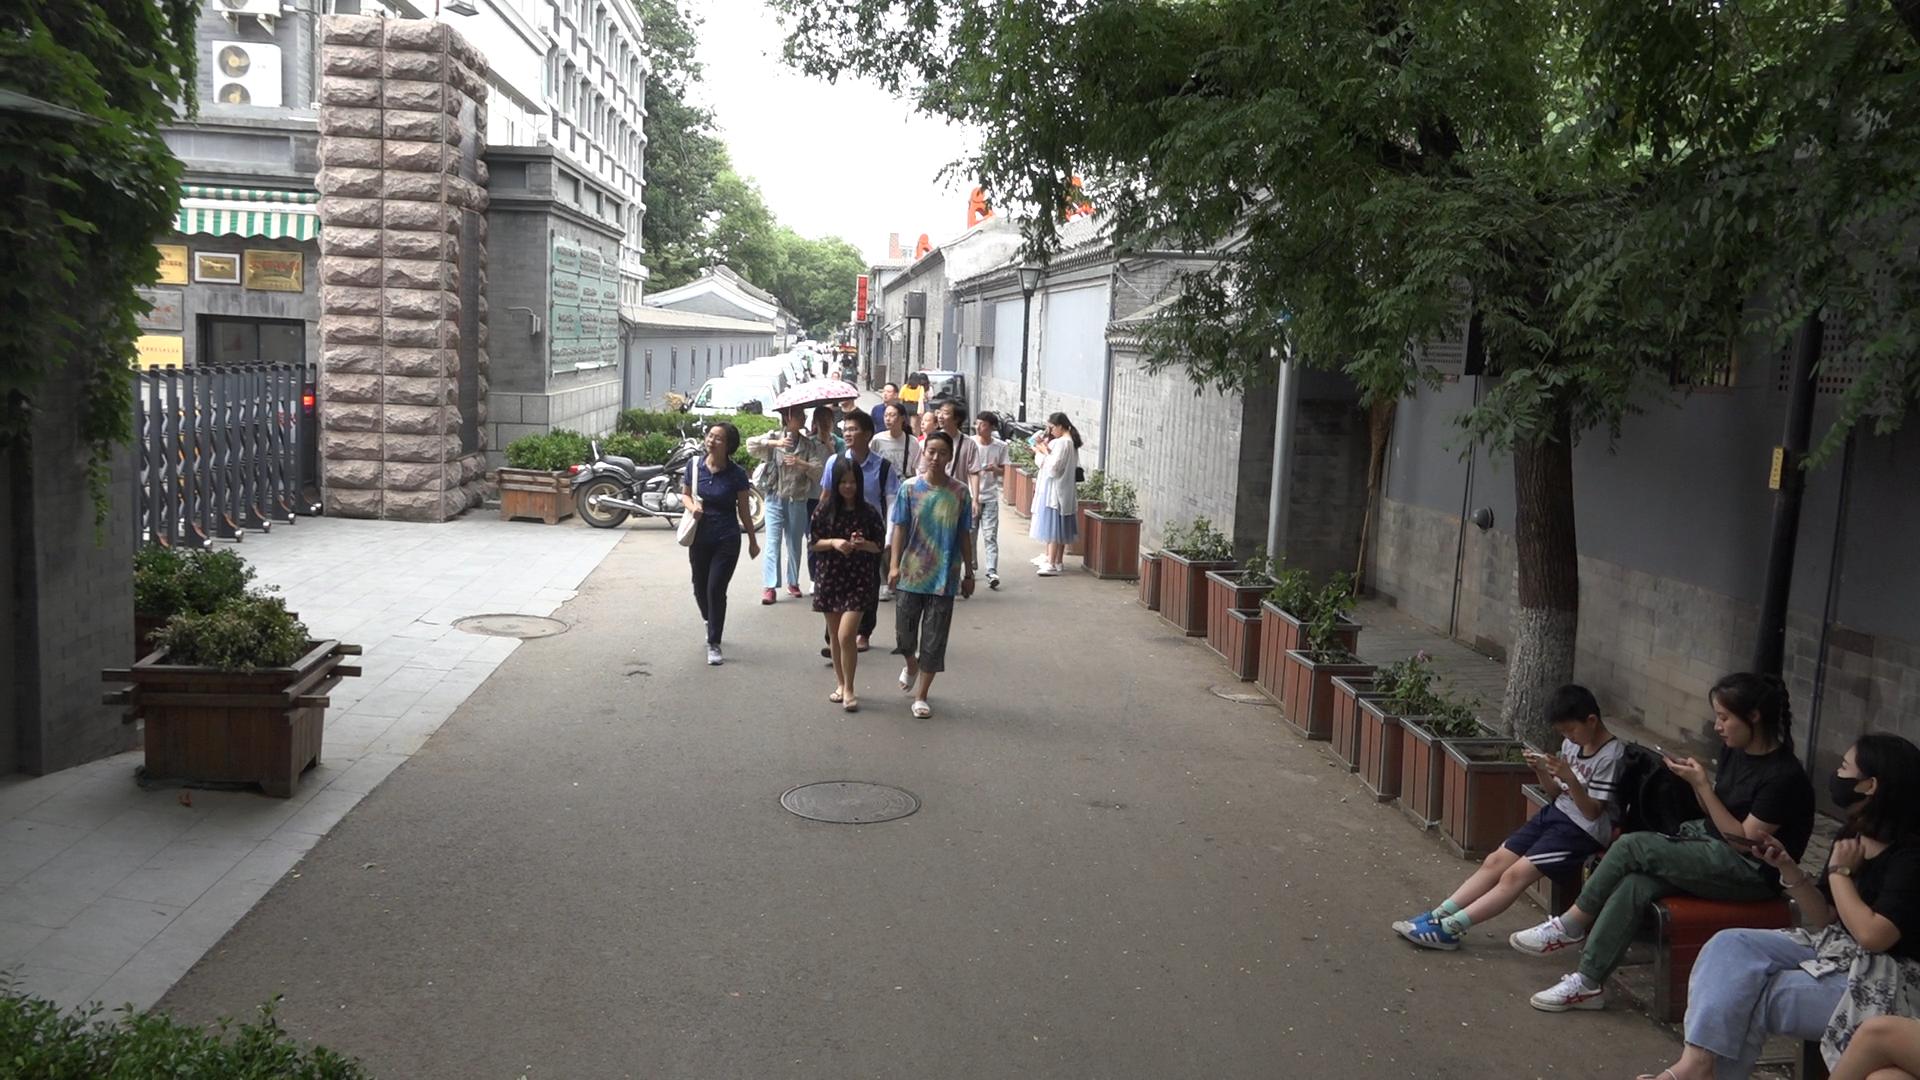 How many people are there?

25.